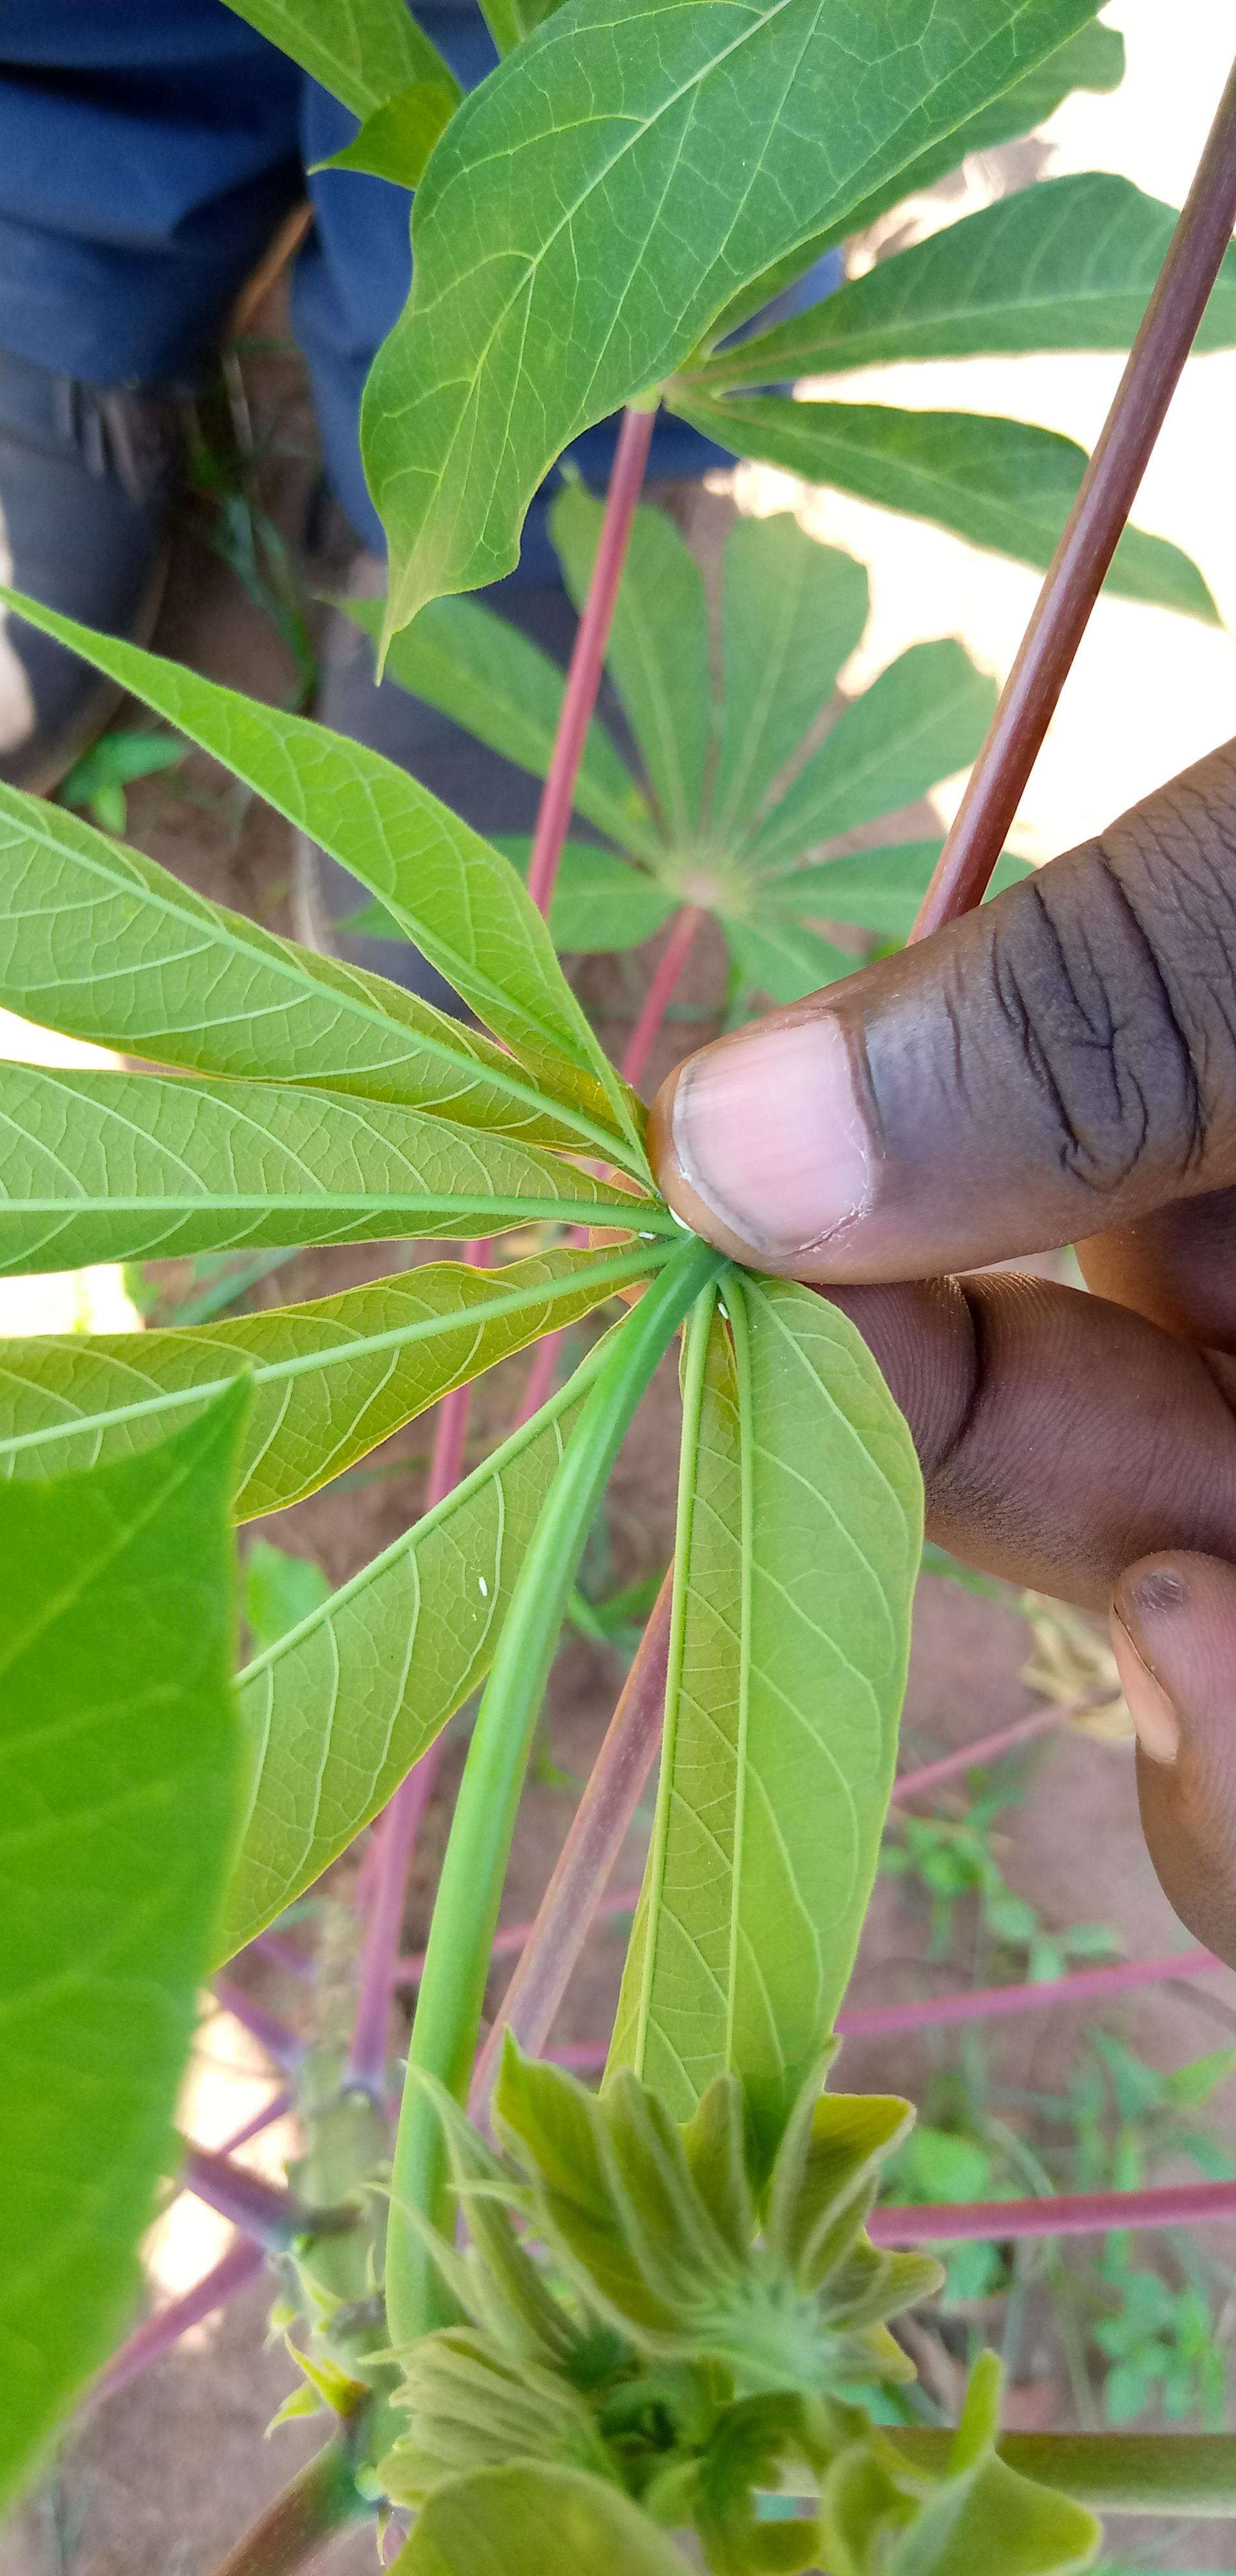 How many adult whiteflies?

3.